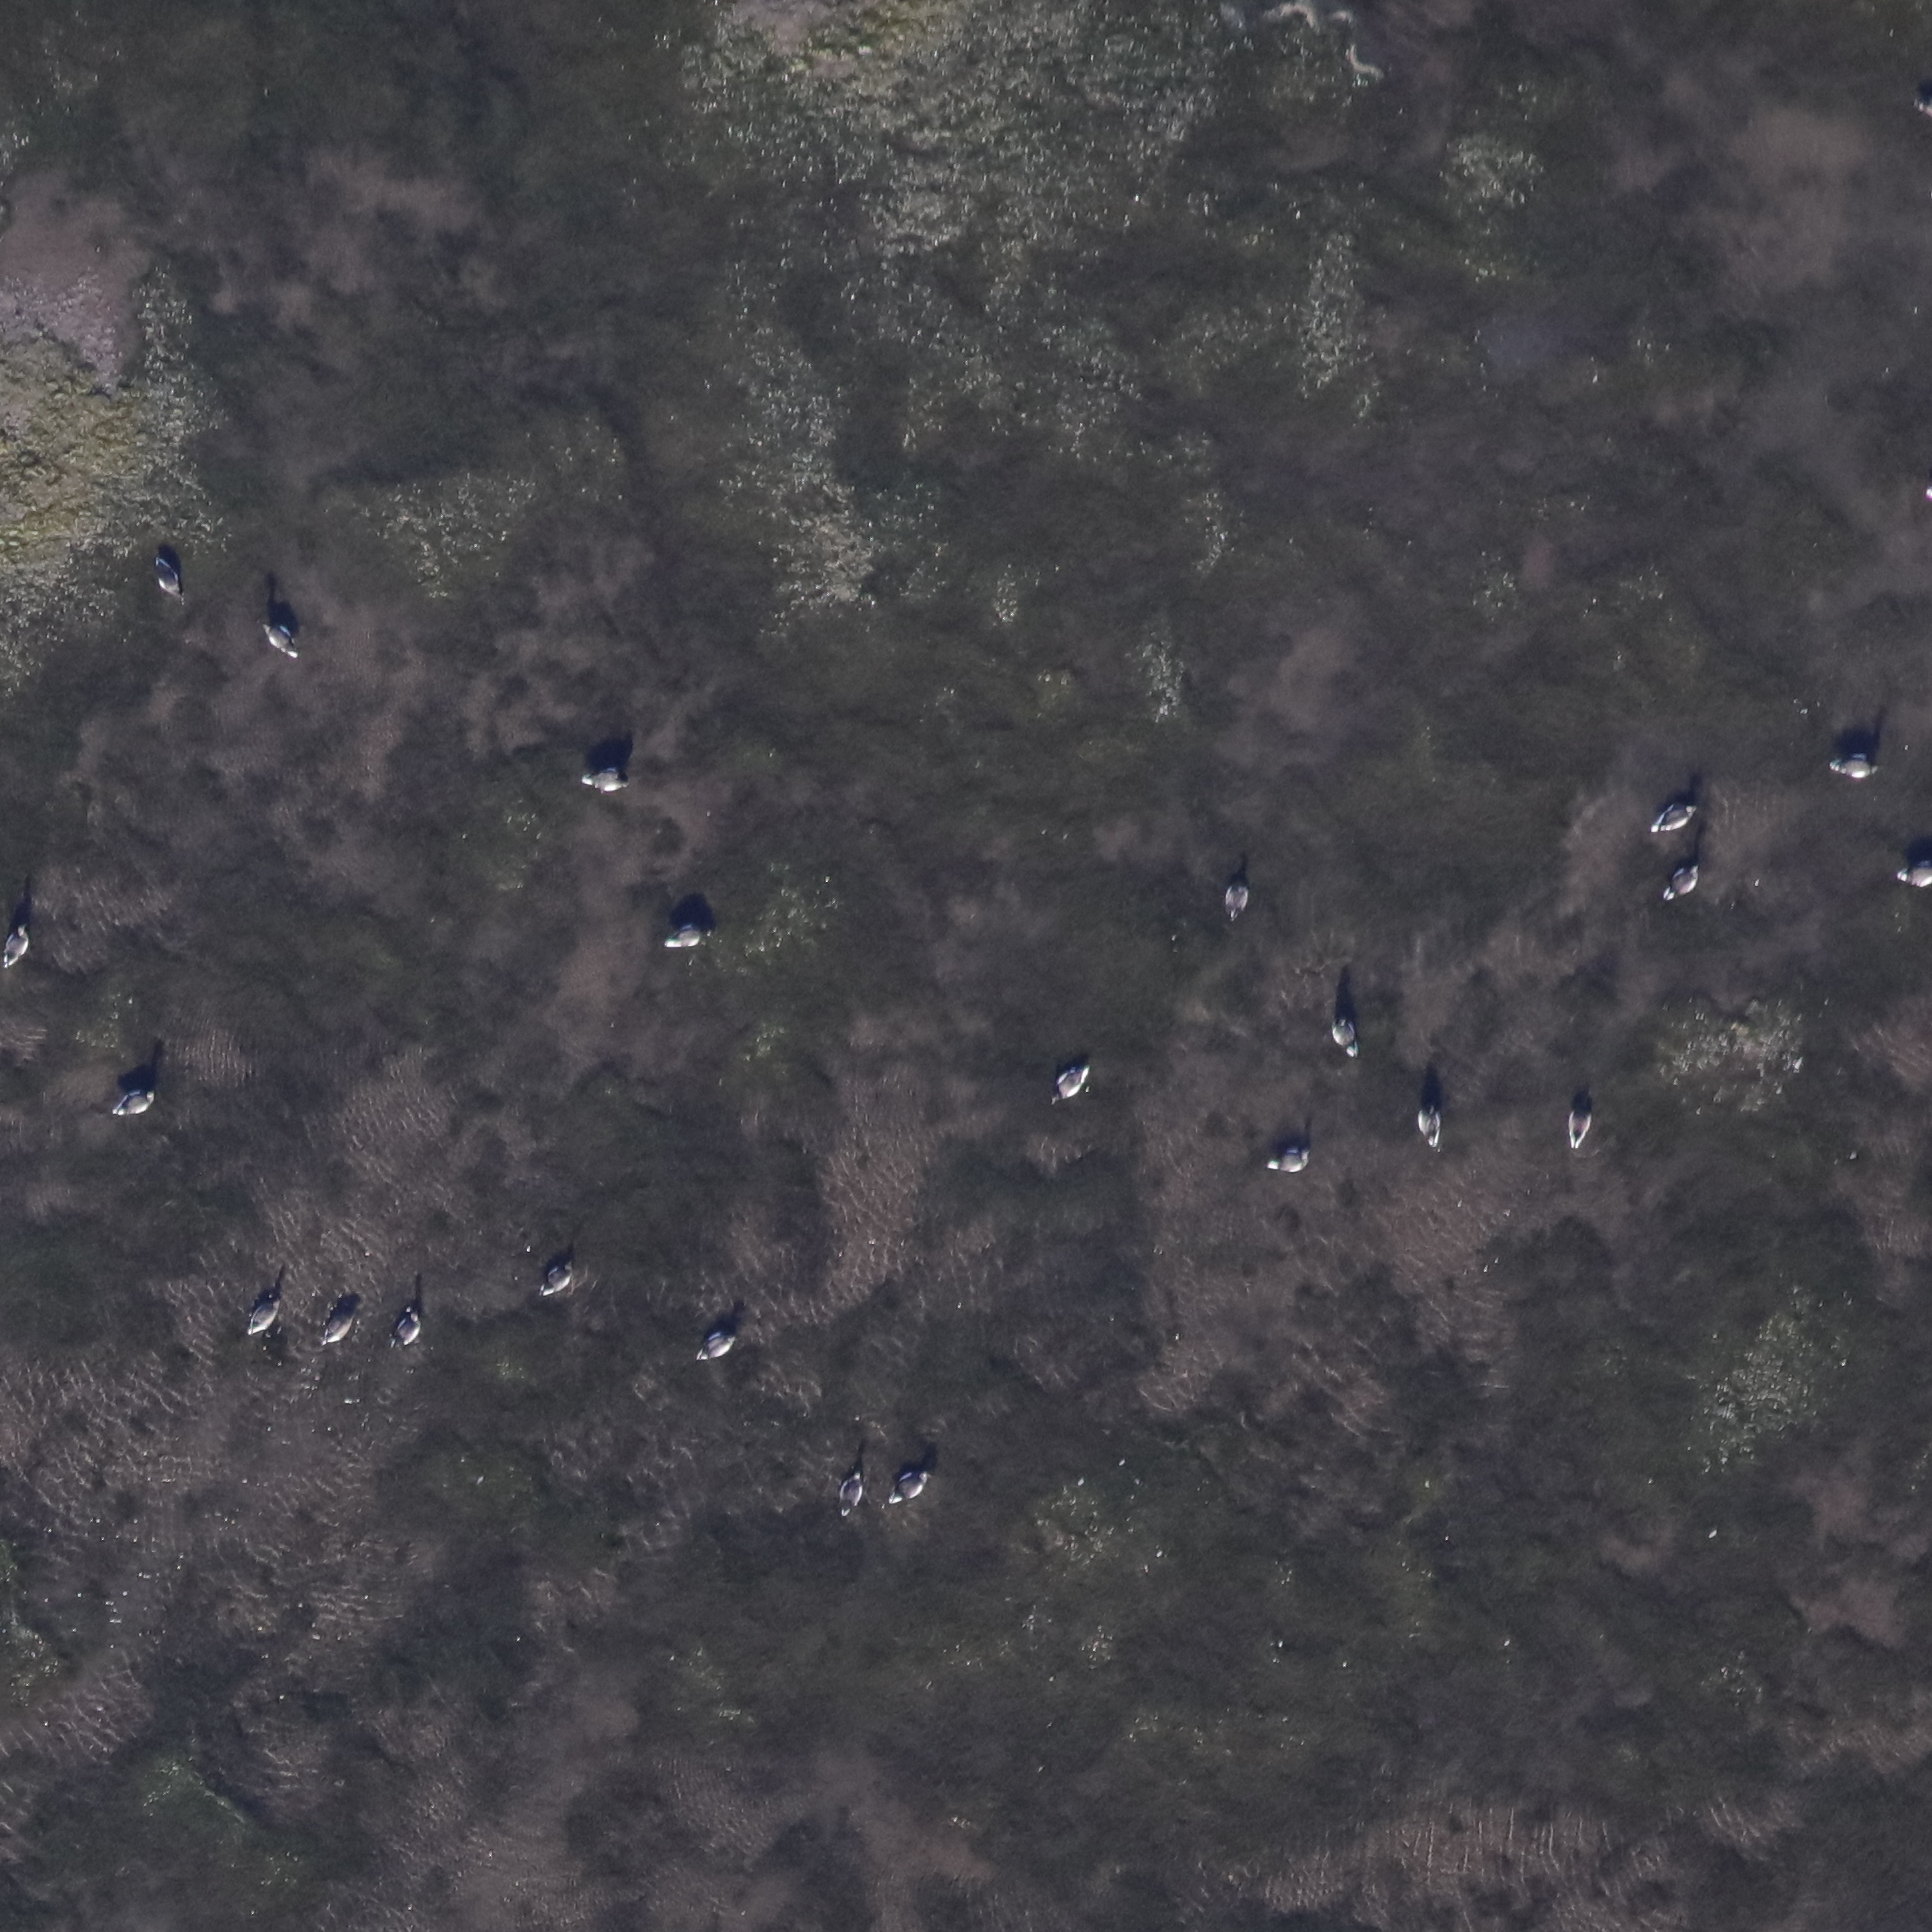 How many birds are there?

23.